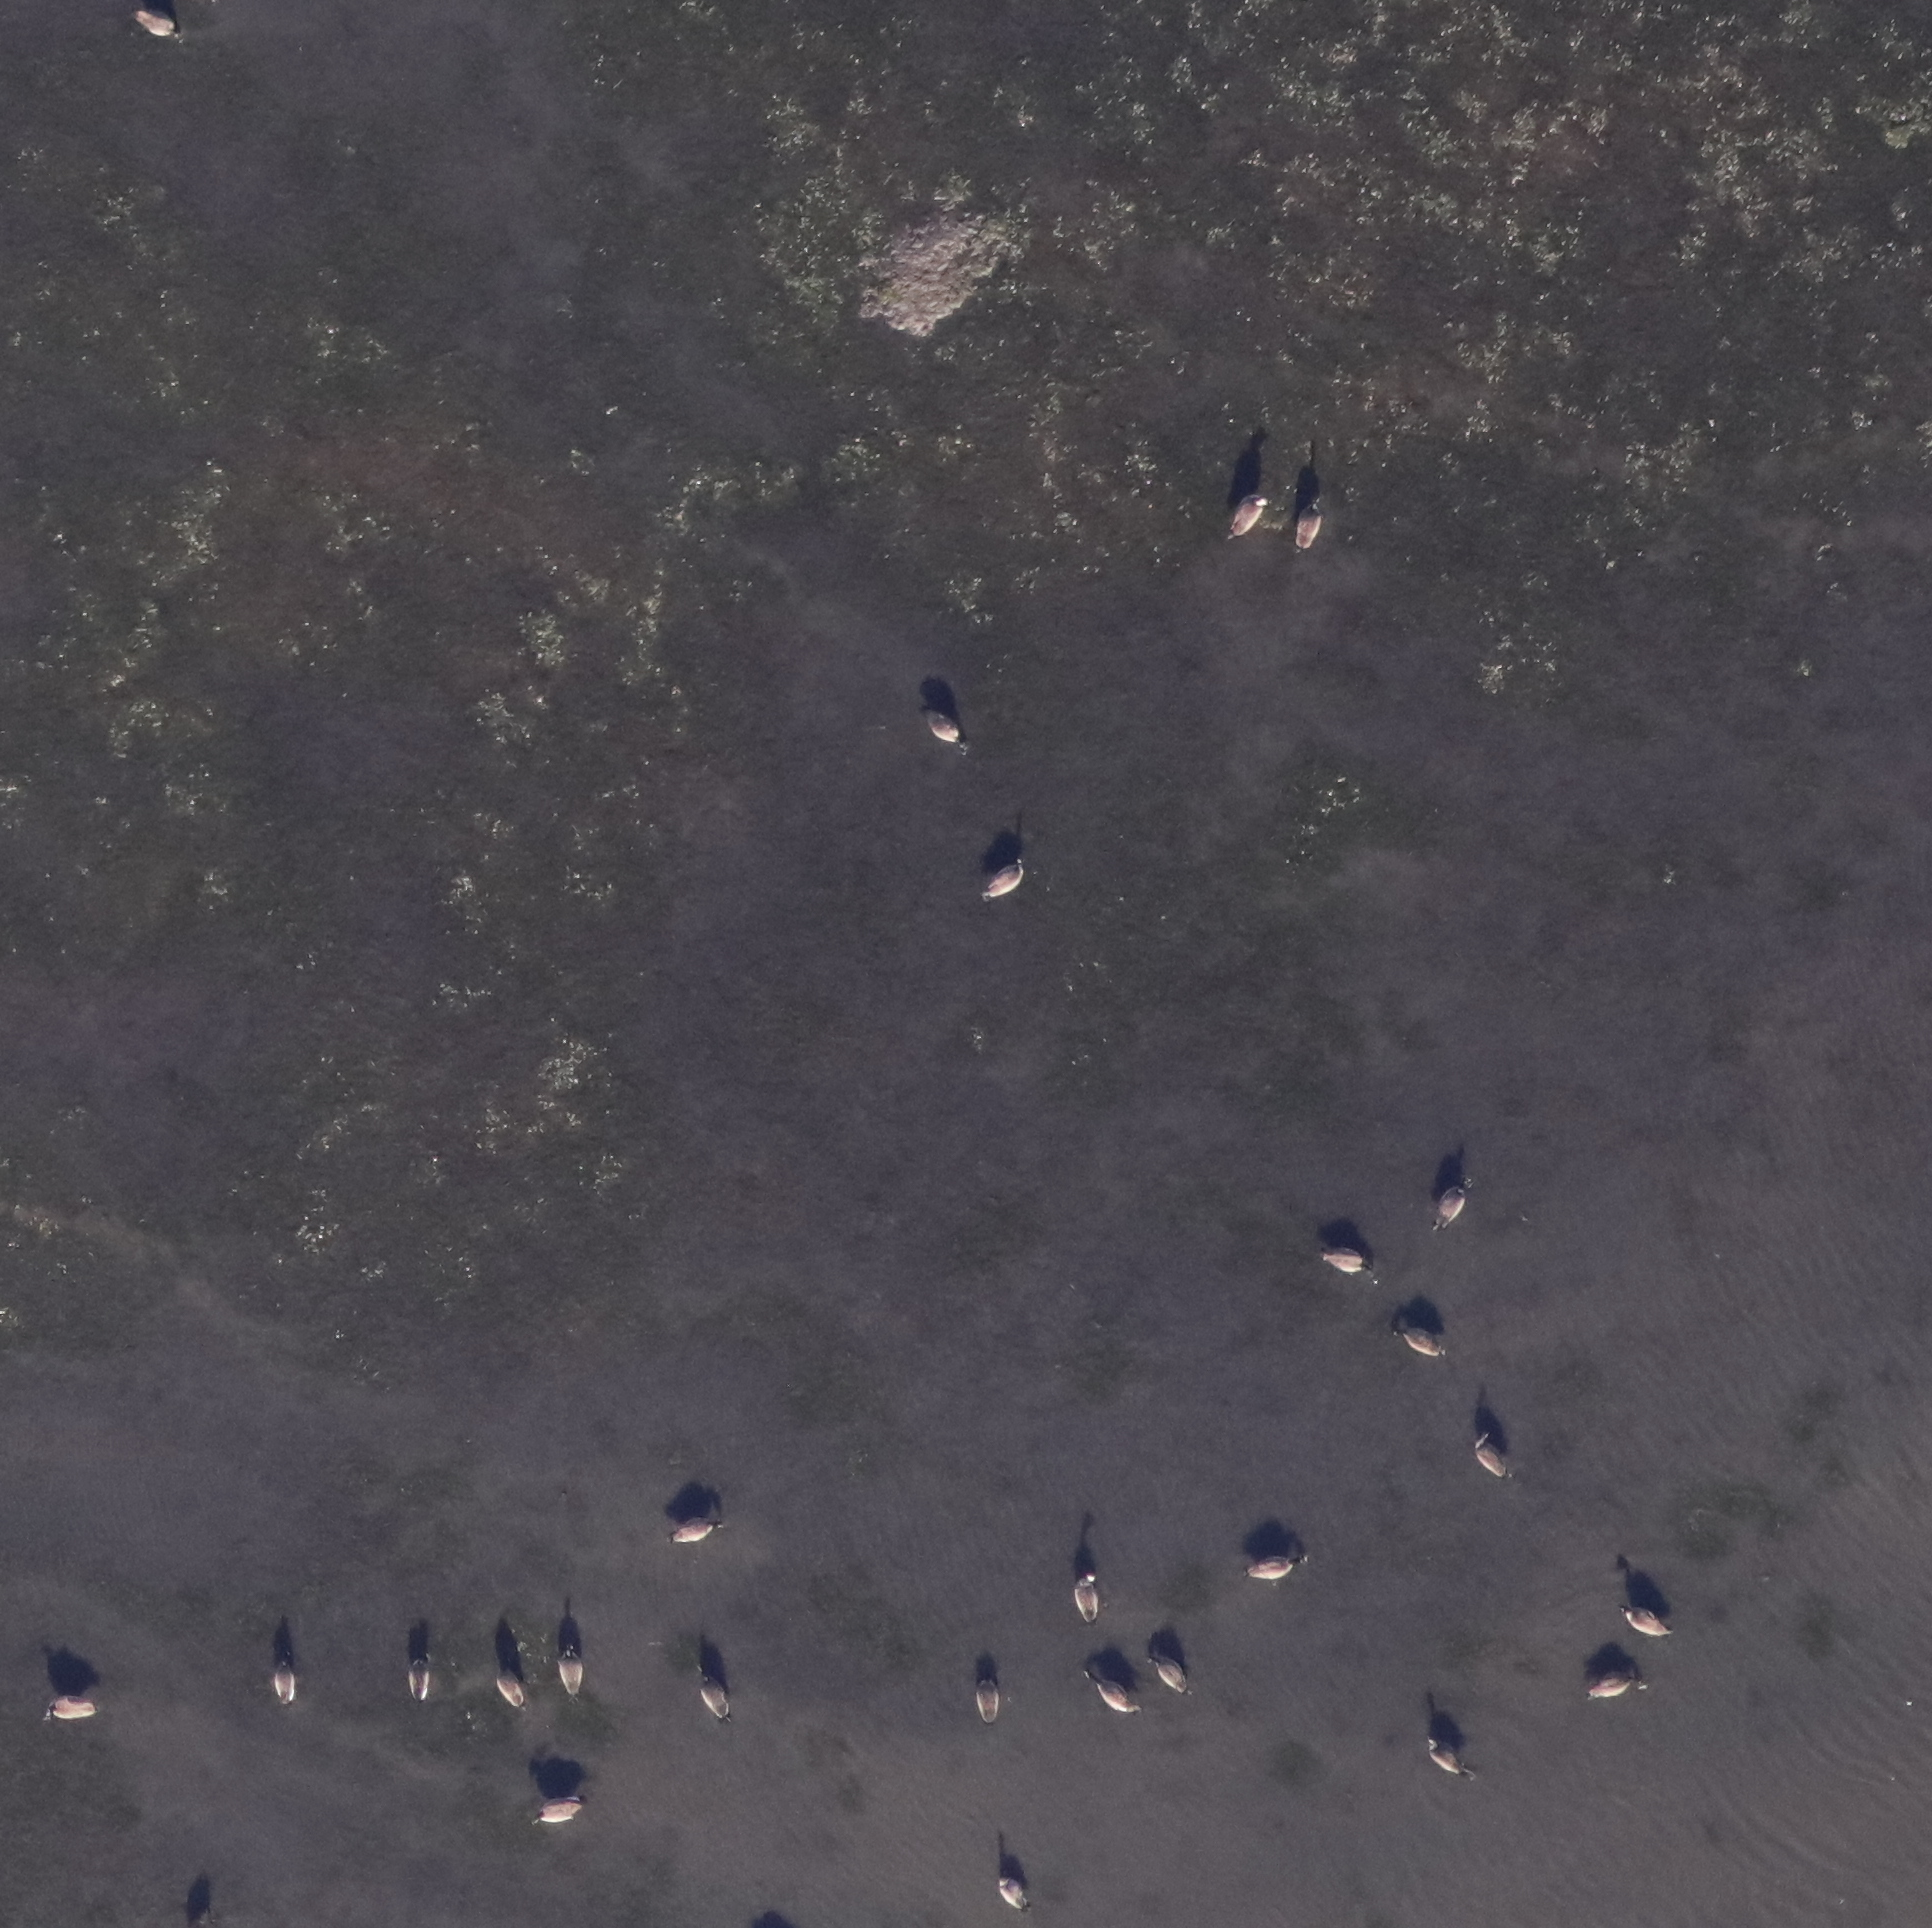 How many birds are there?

26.